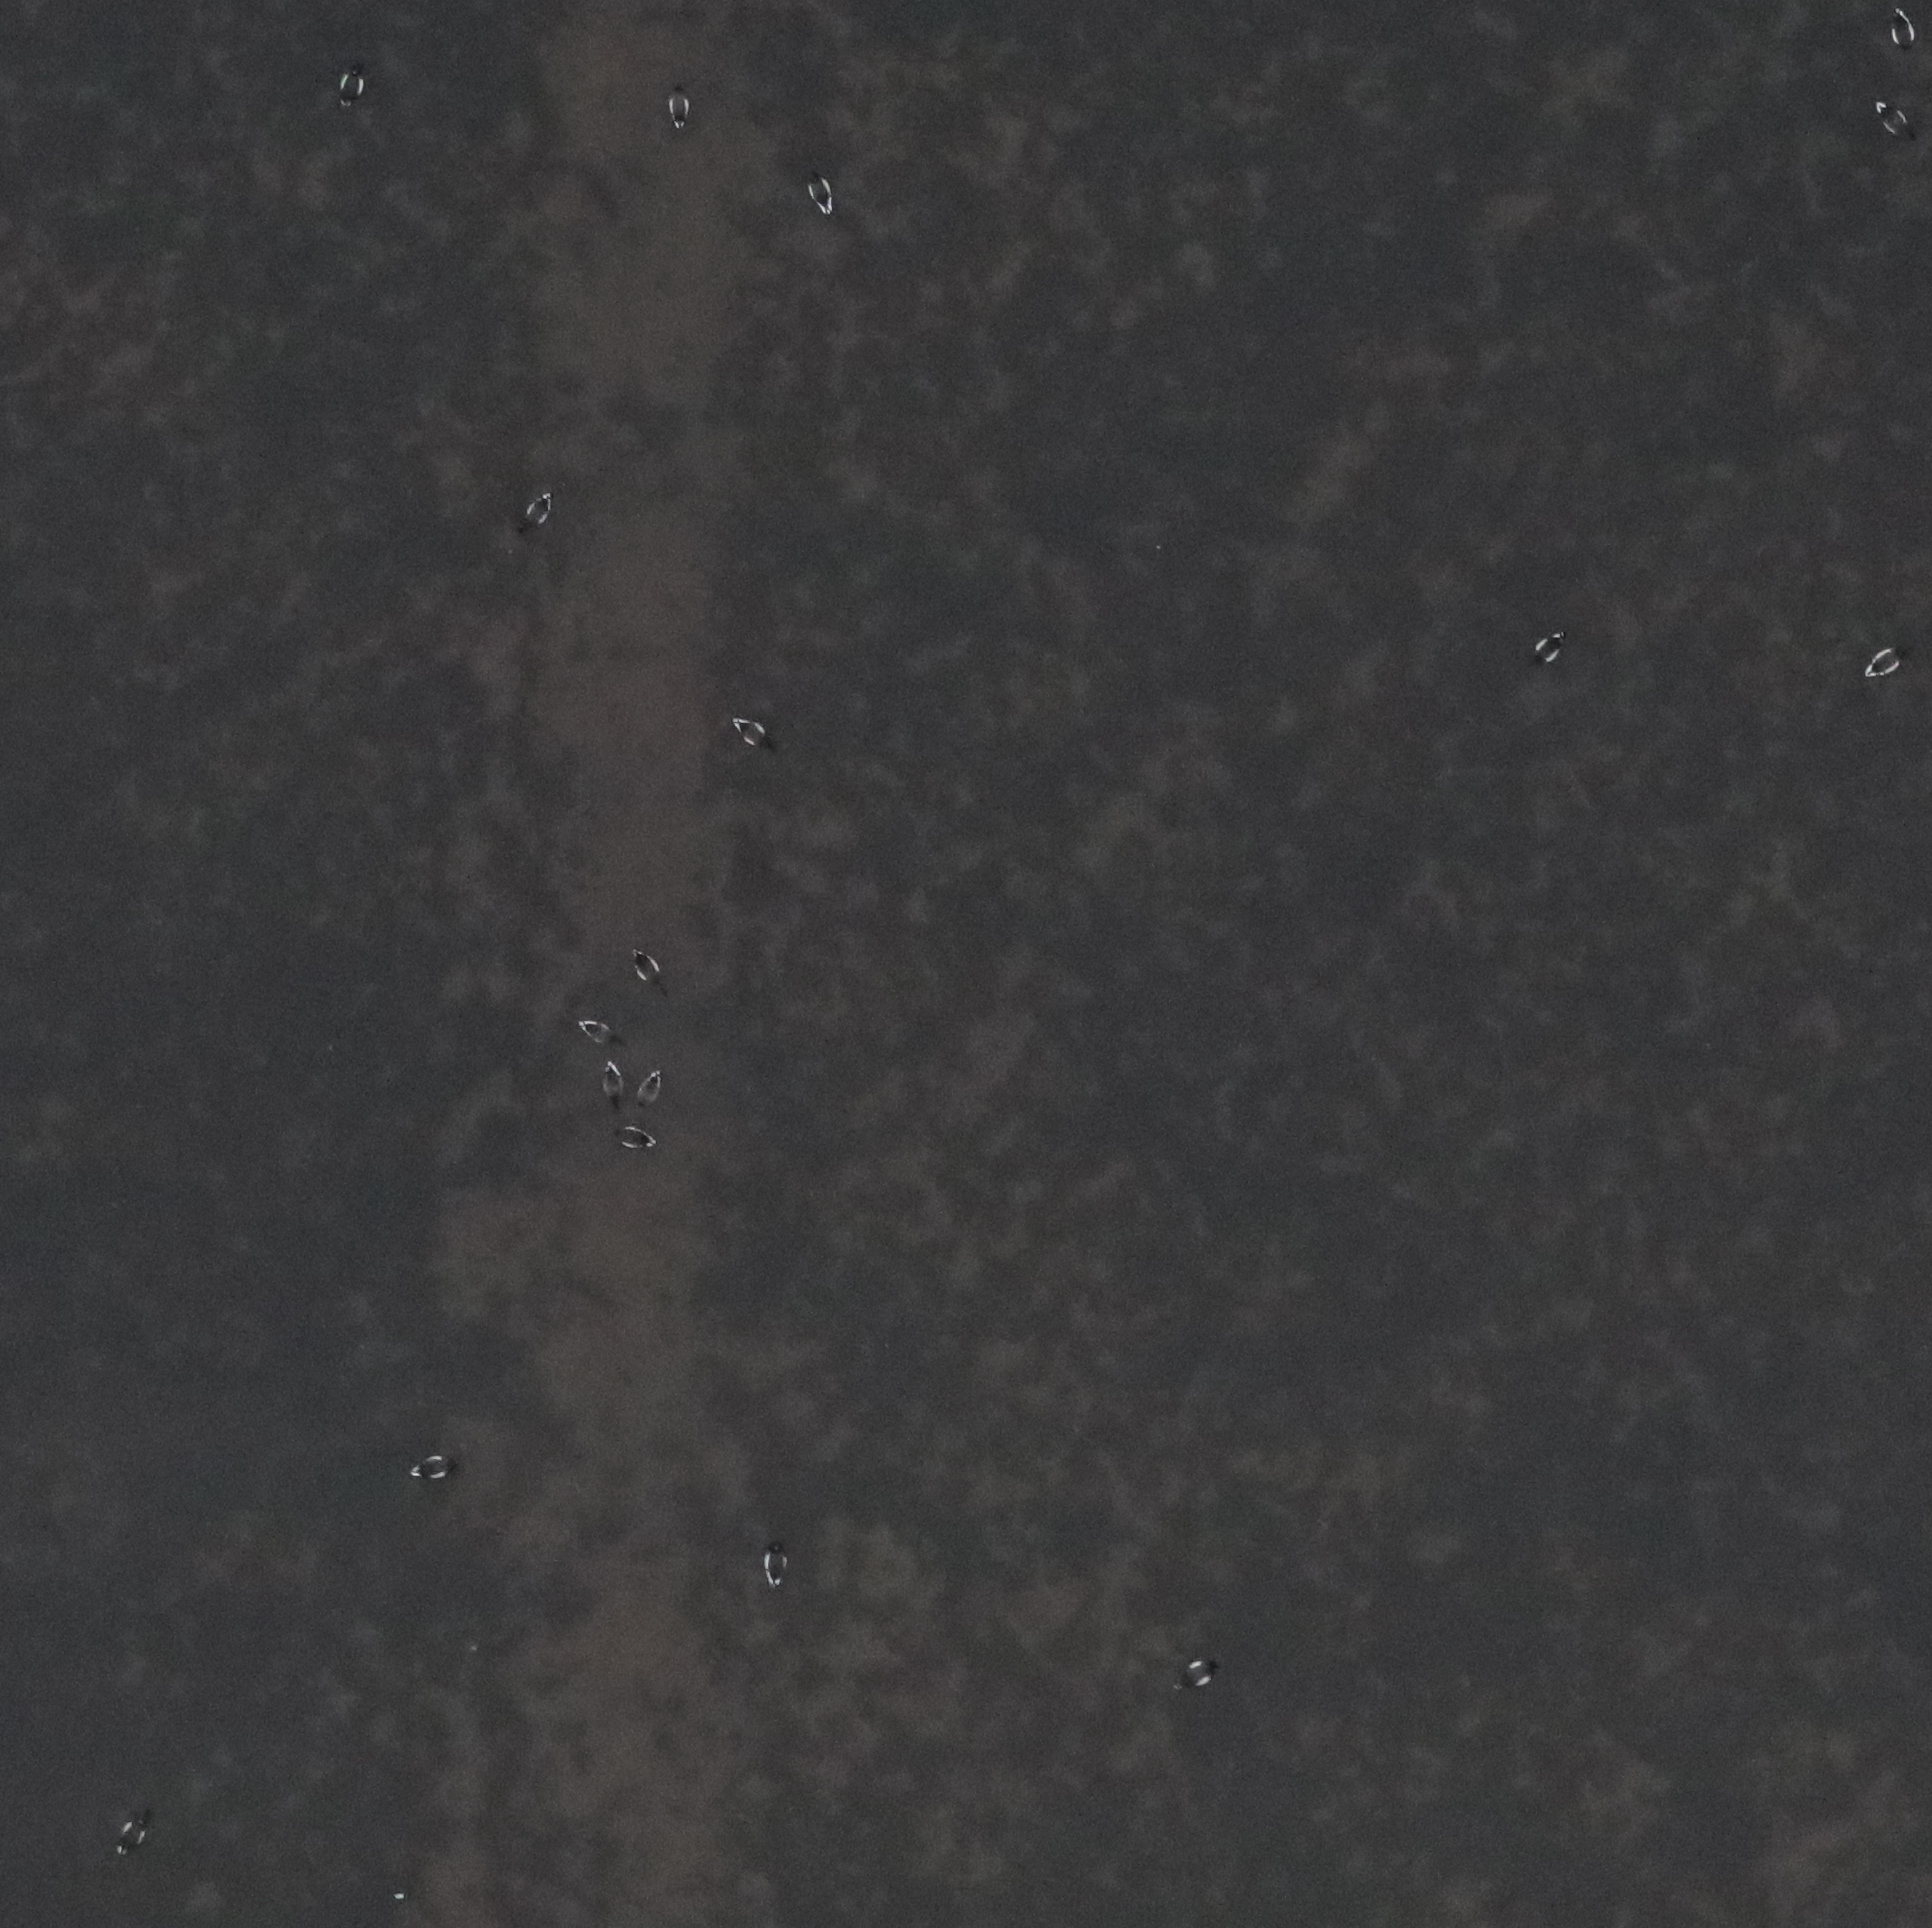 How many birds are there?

18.